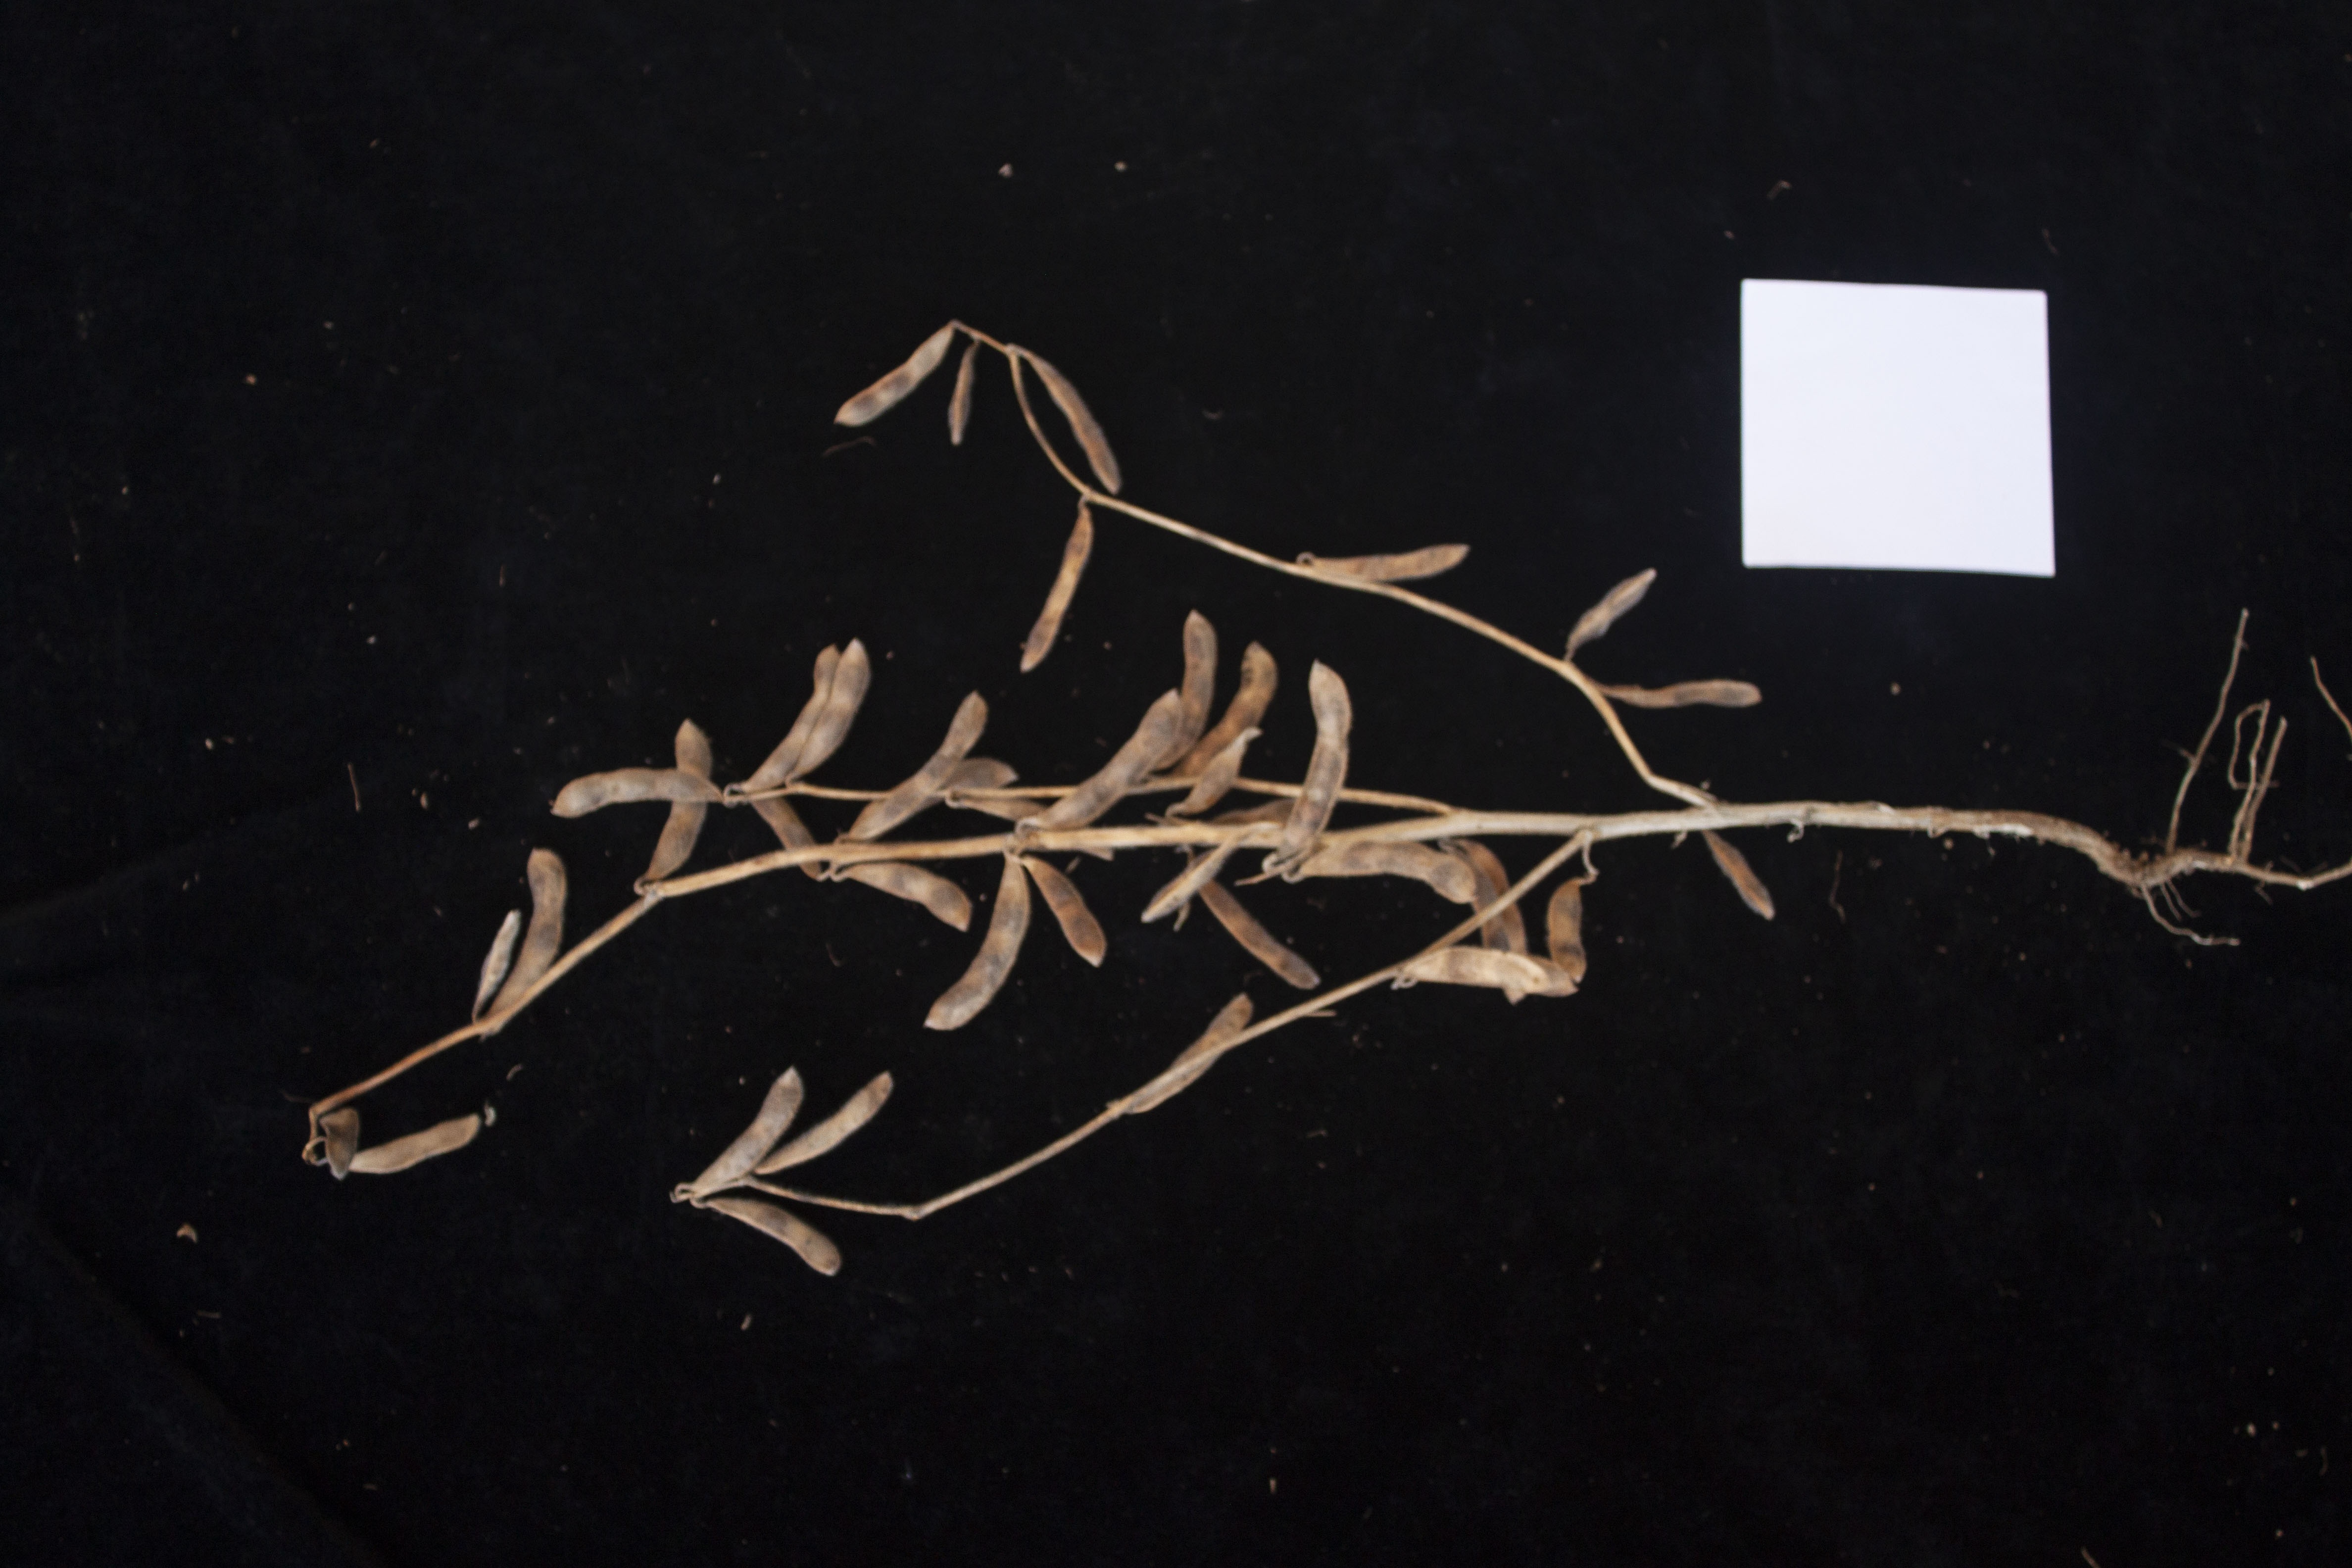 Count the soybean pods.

37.